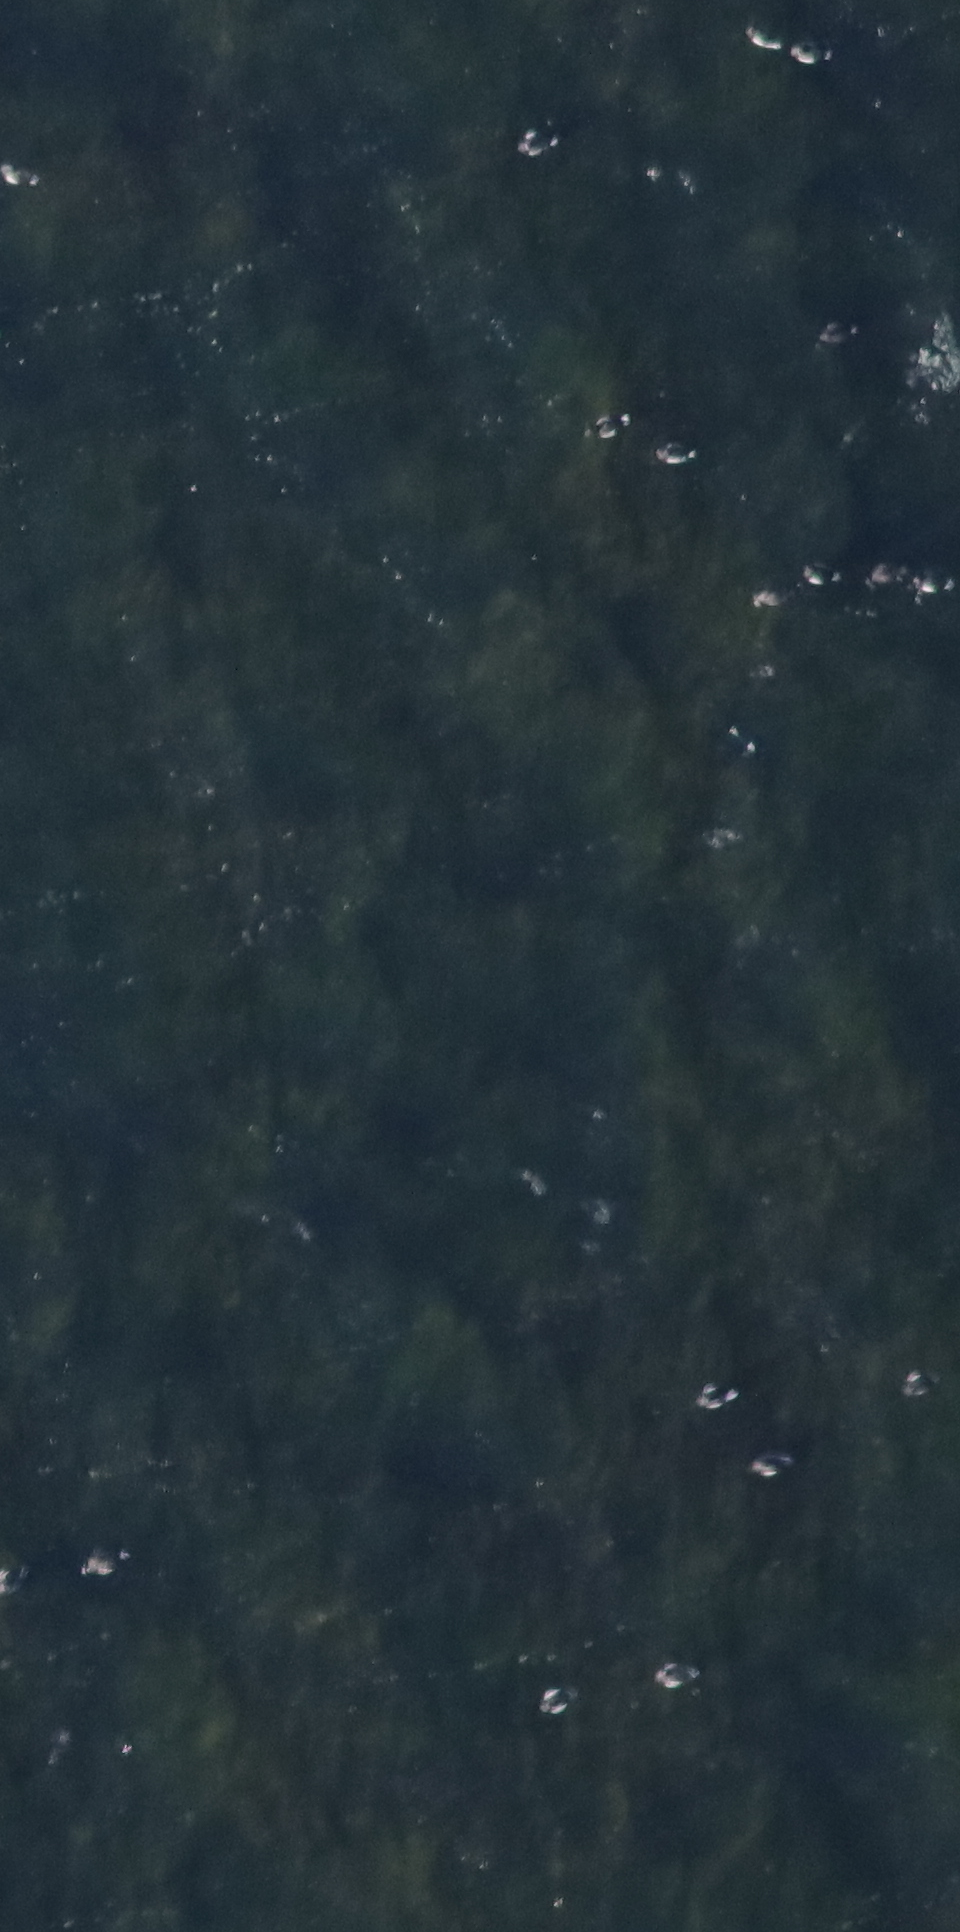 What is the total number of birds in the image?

18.